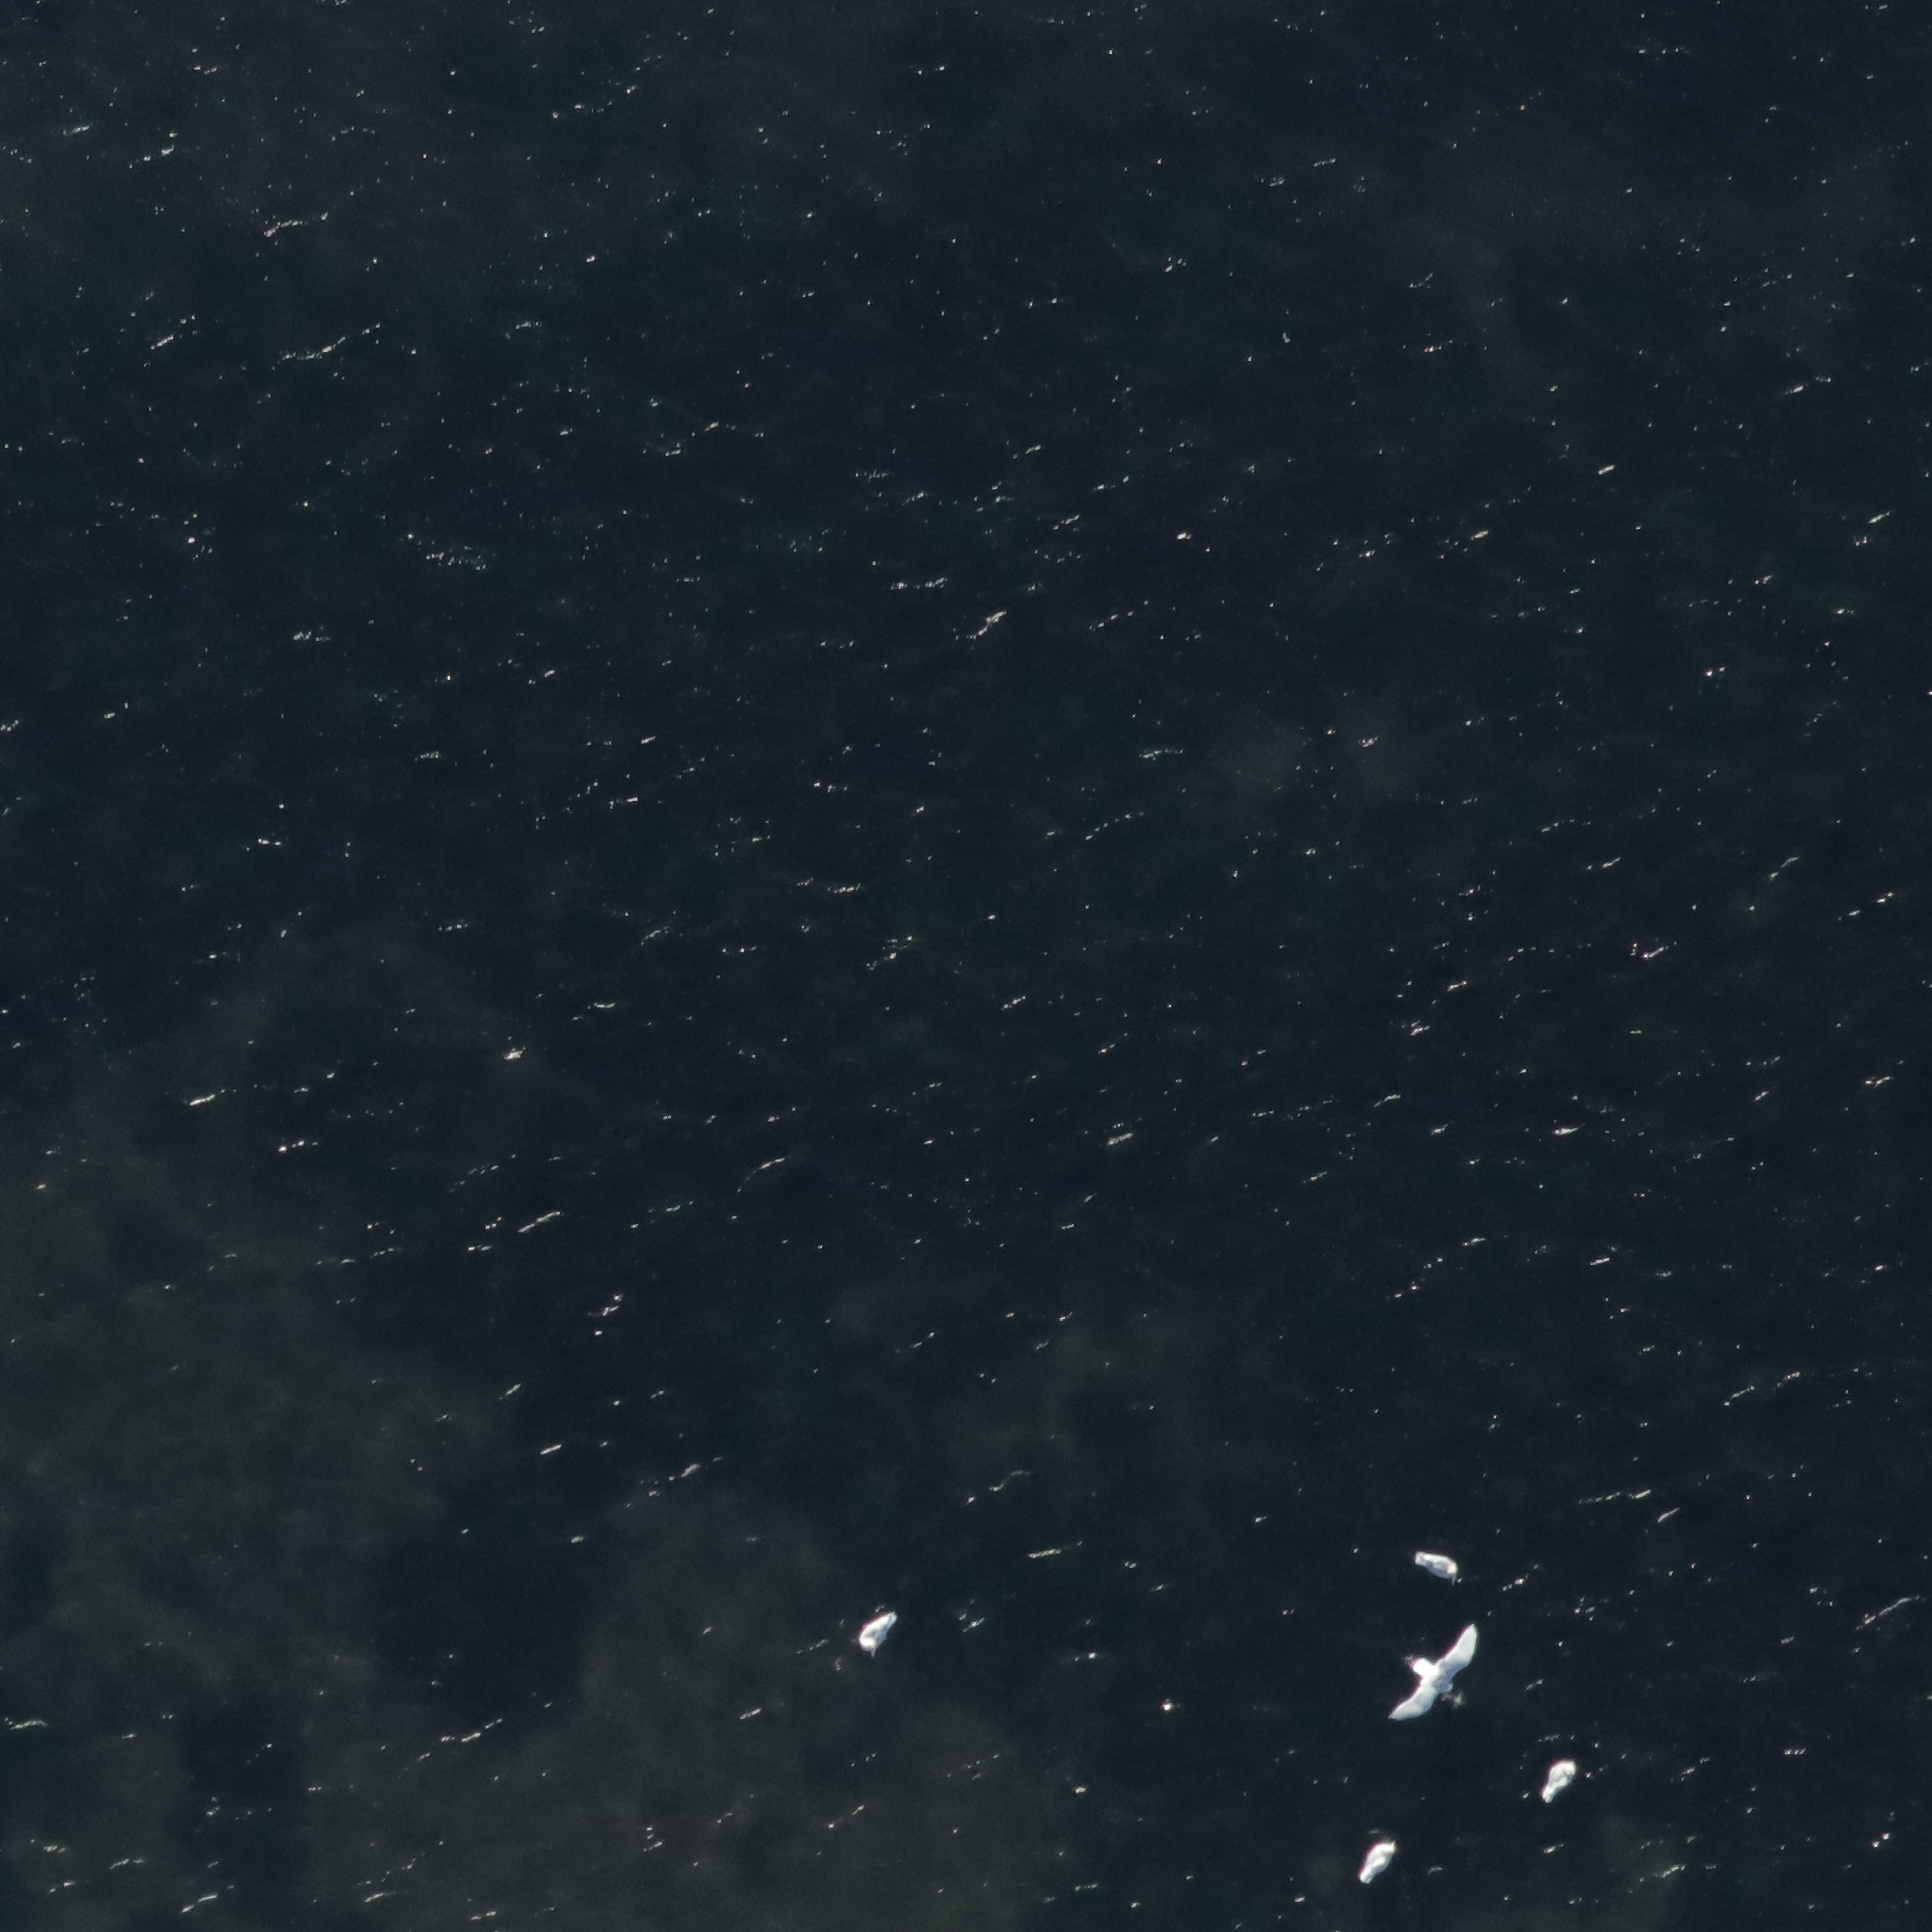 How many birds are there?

5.